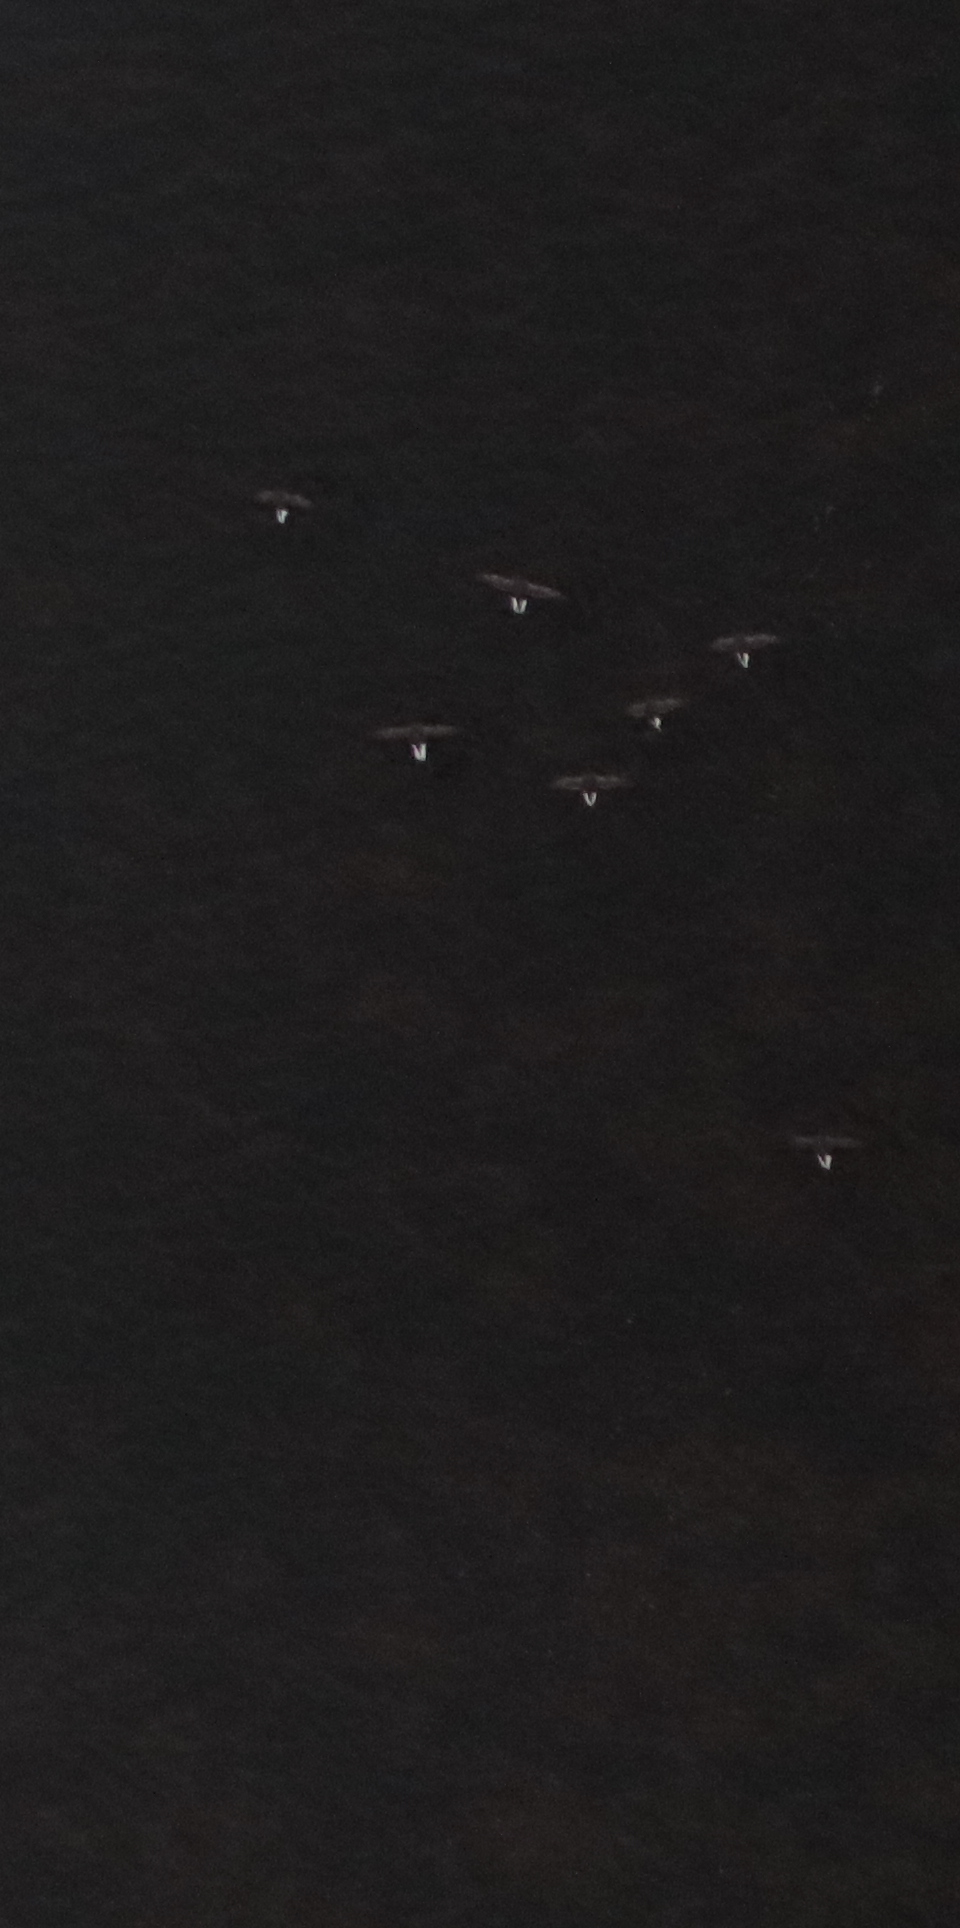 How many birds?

7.